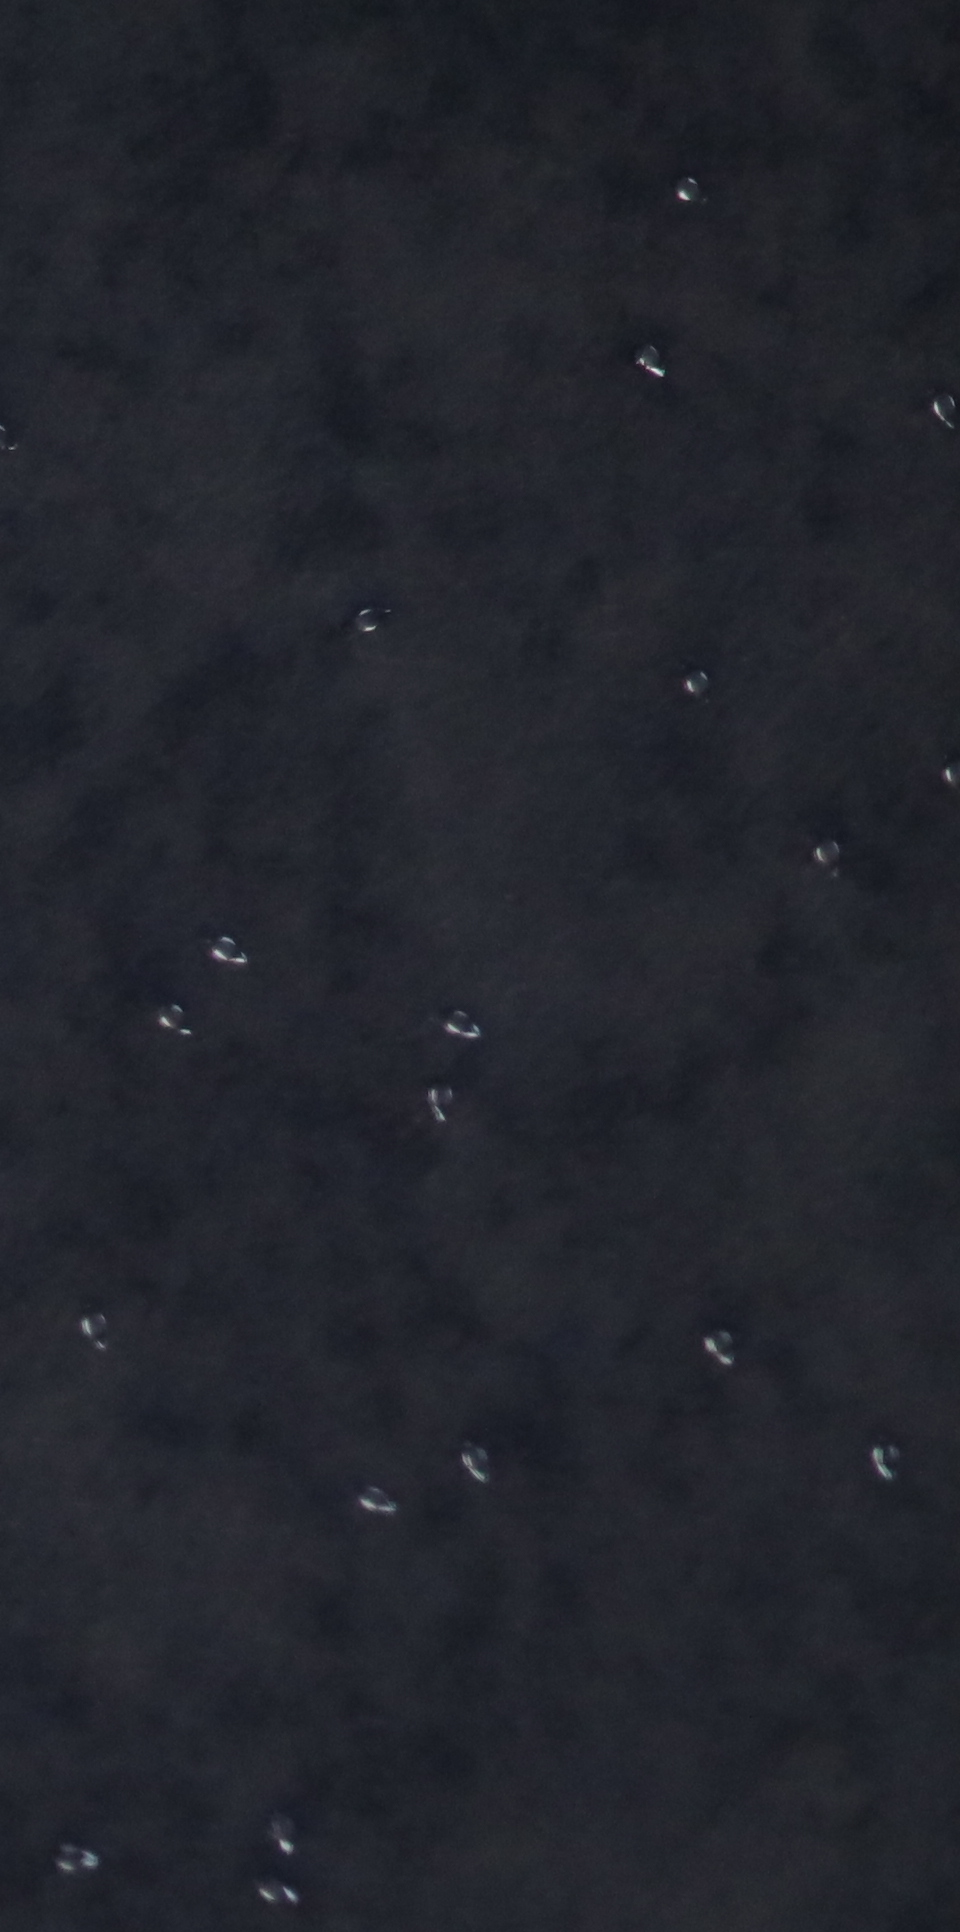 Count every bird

19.